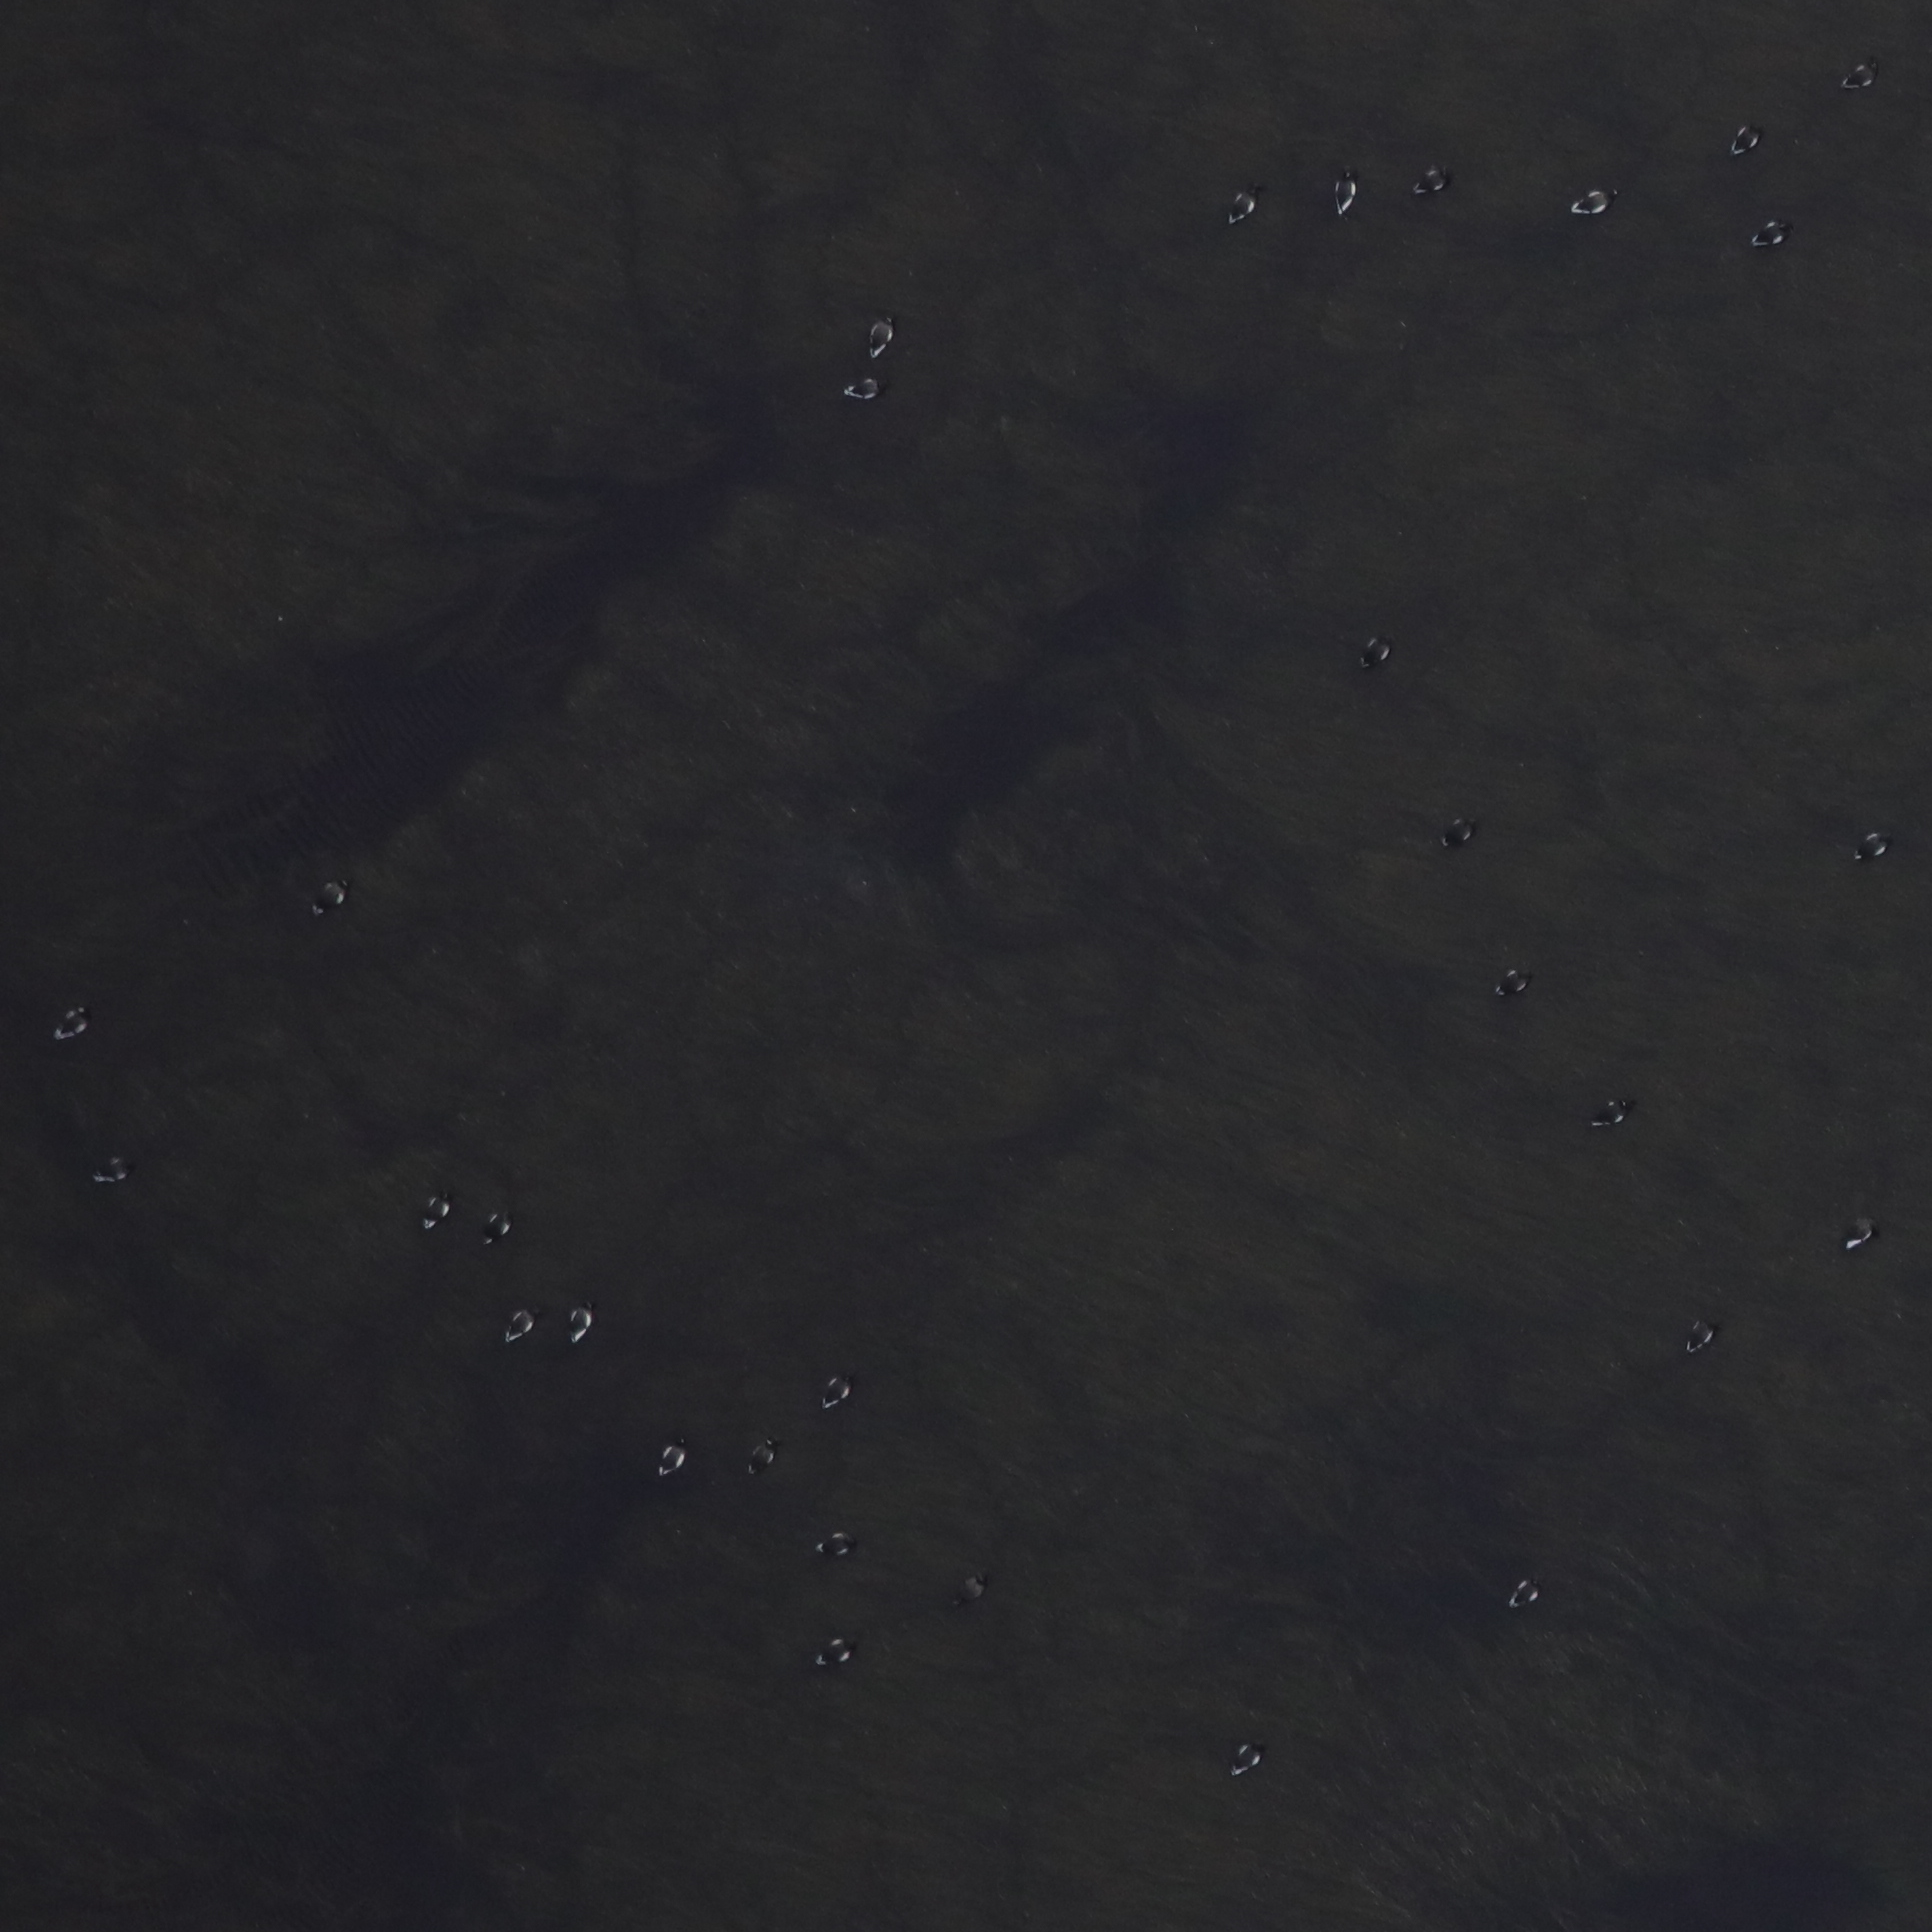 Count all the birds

31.